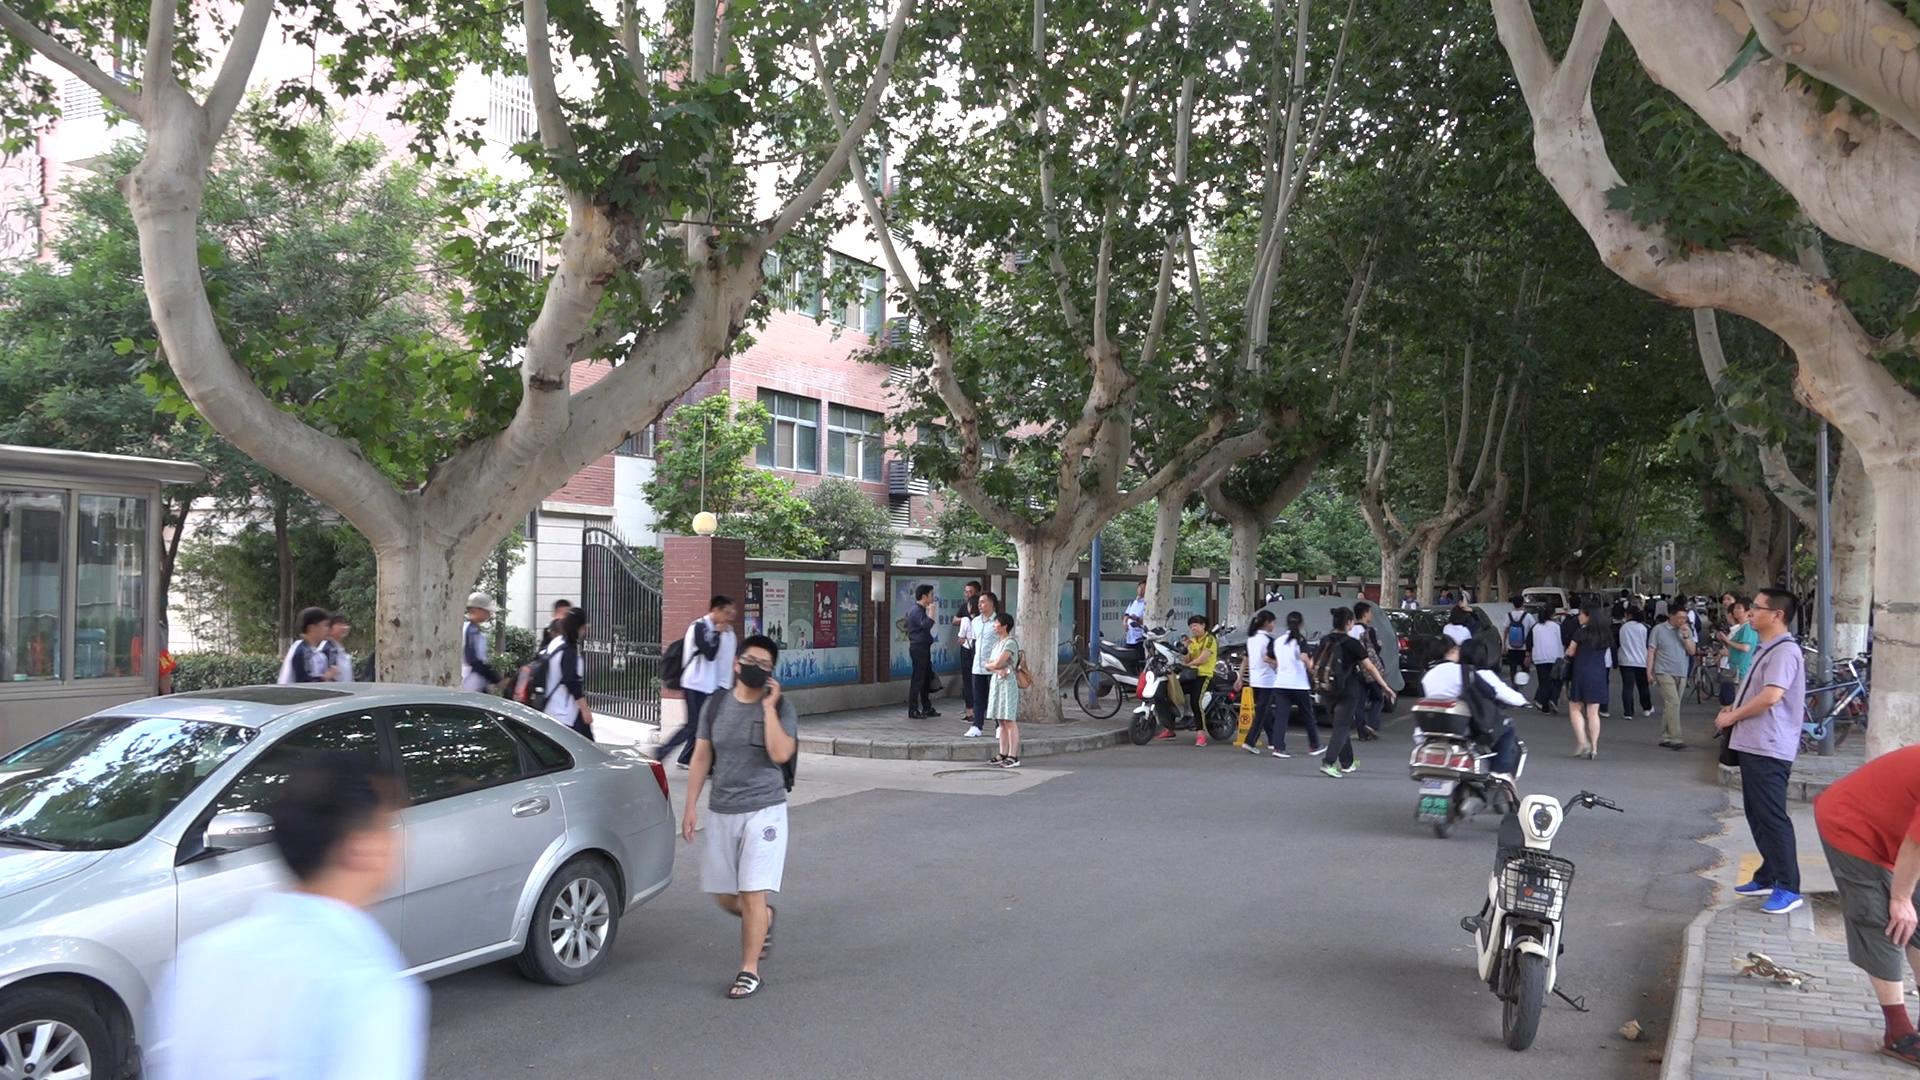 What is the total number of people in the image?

50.